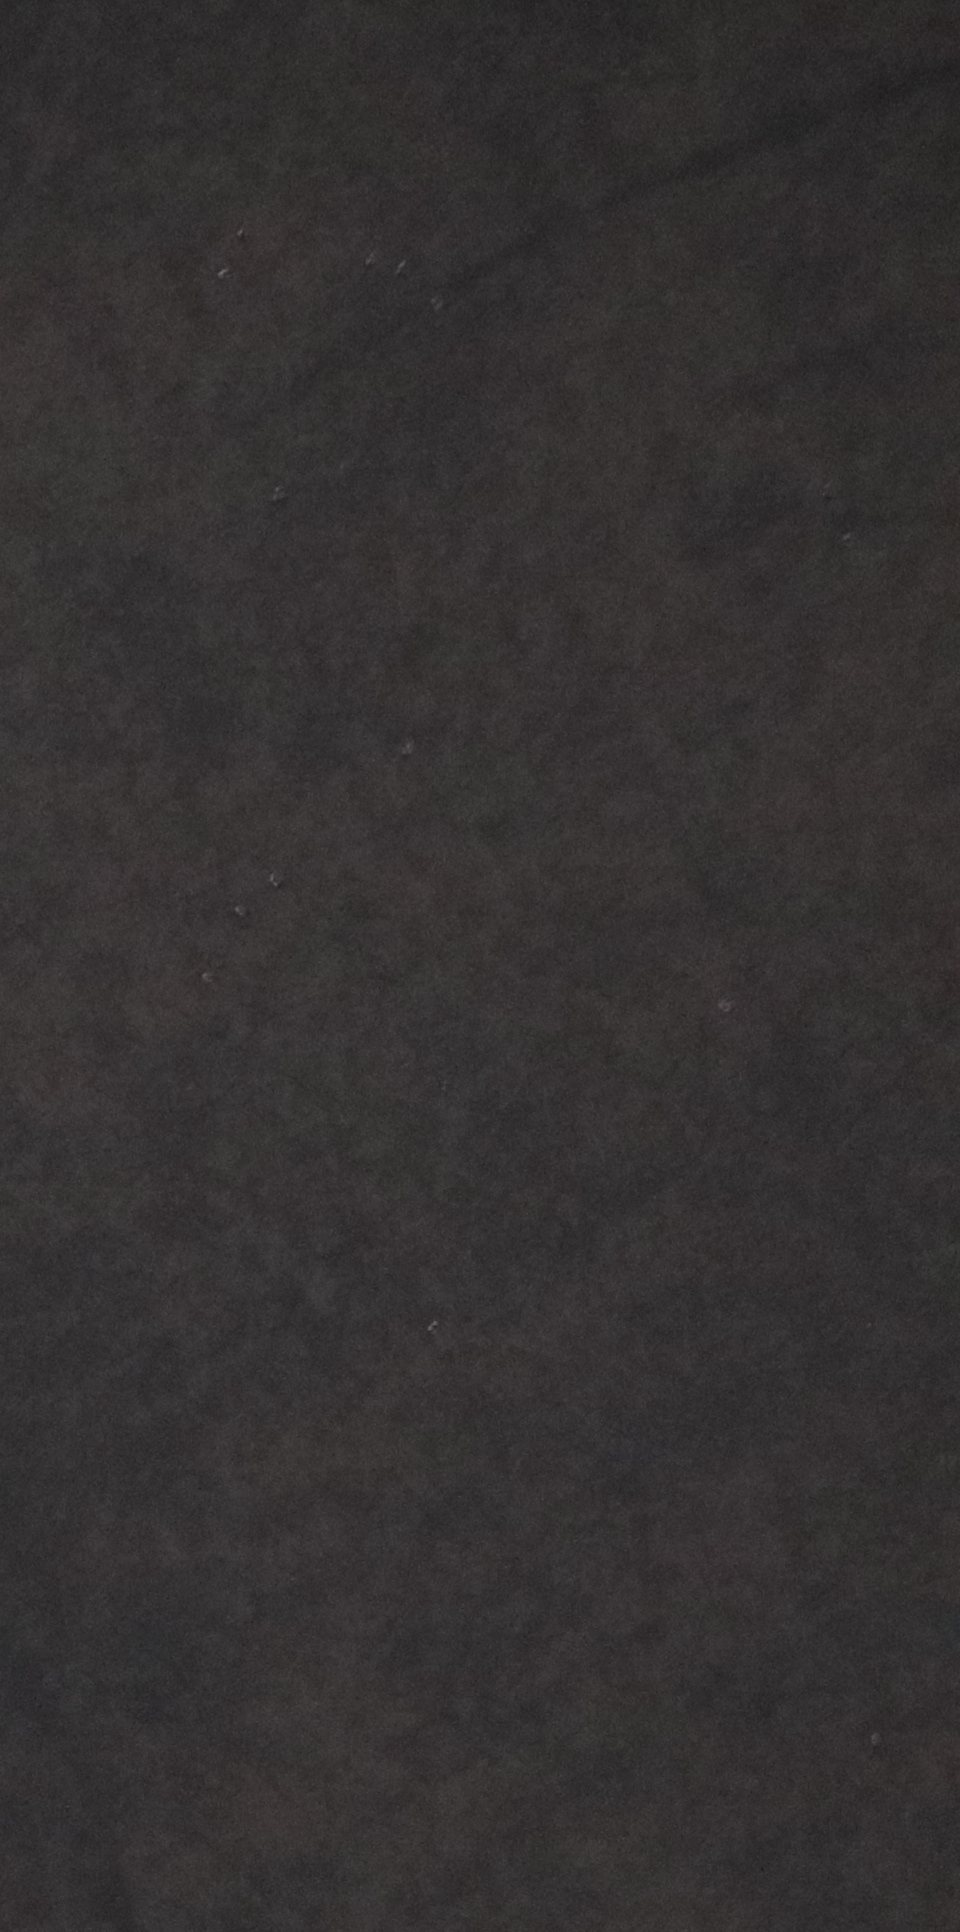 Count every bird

11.